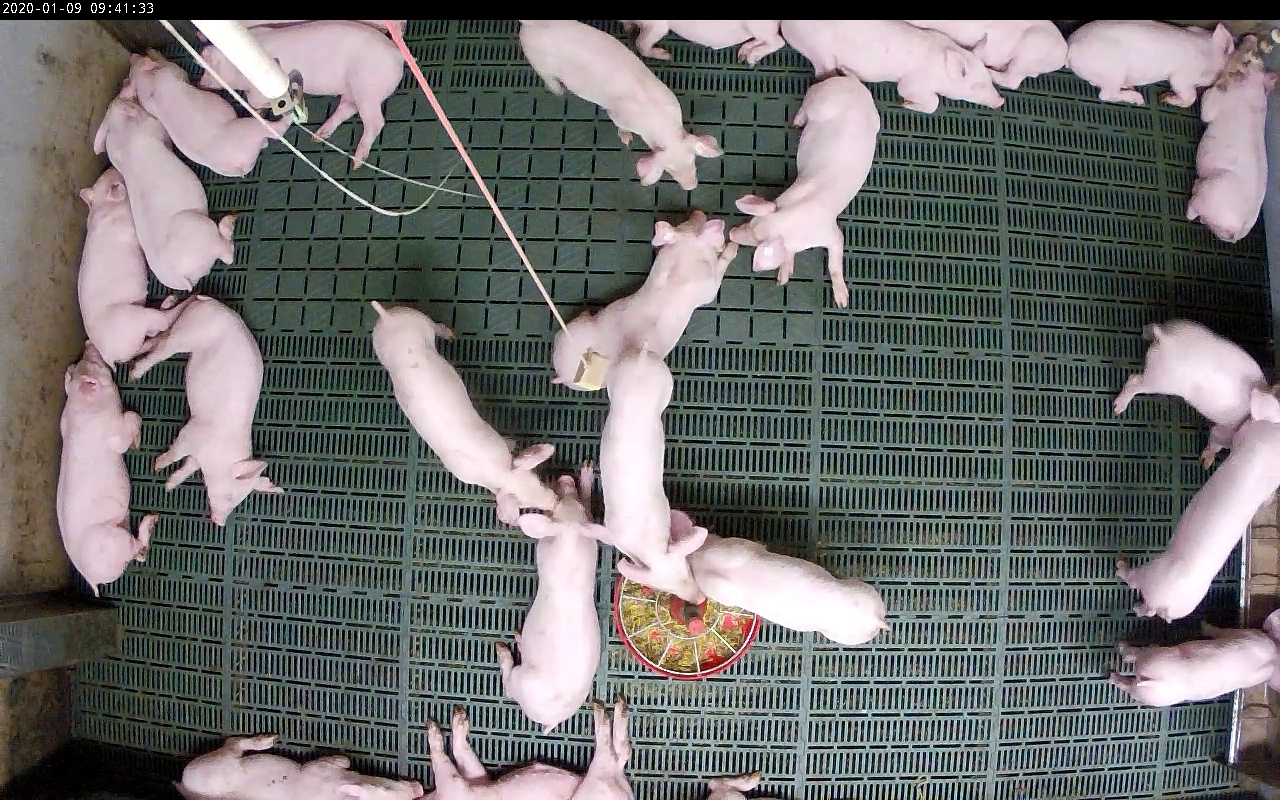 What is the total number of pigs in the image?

24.